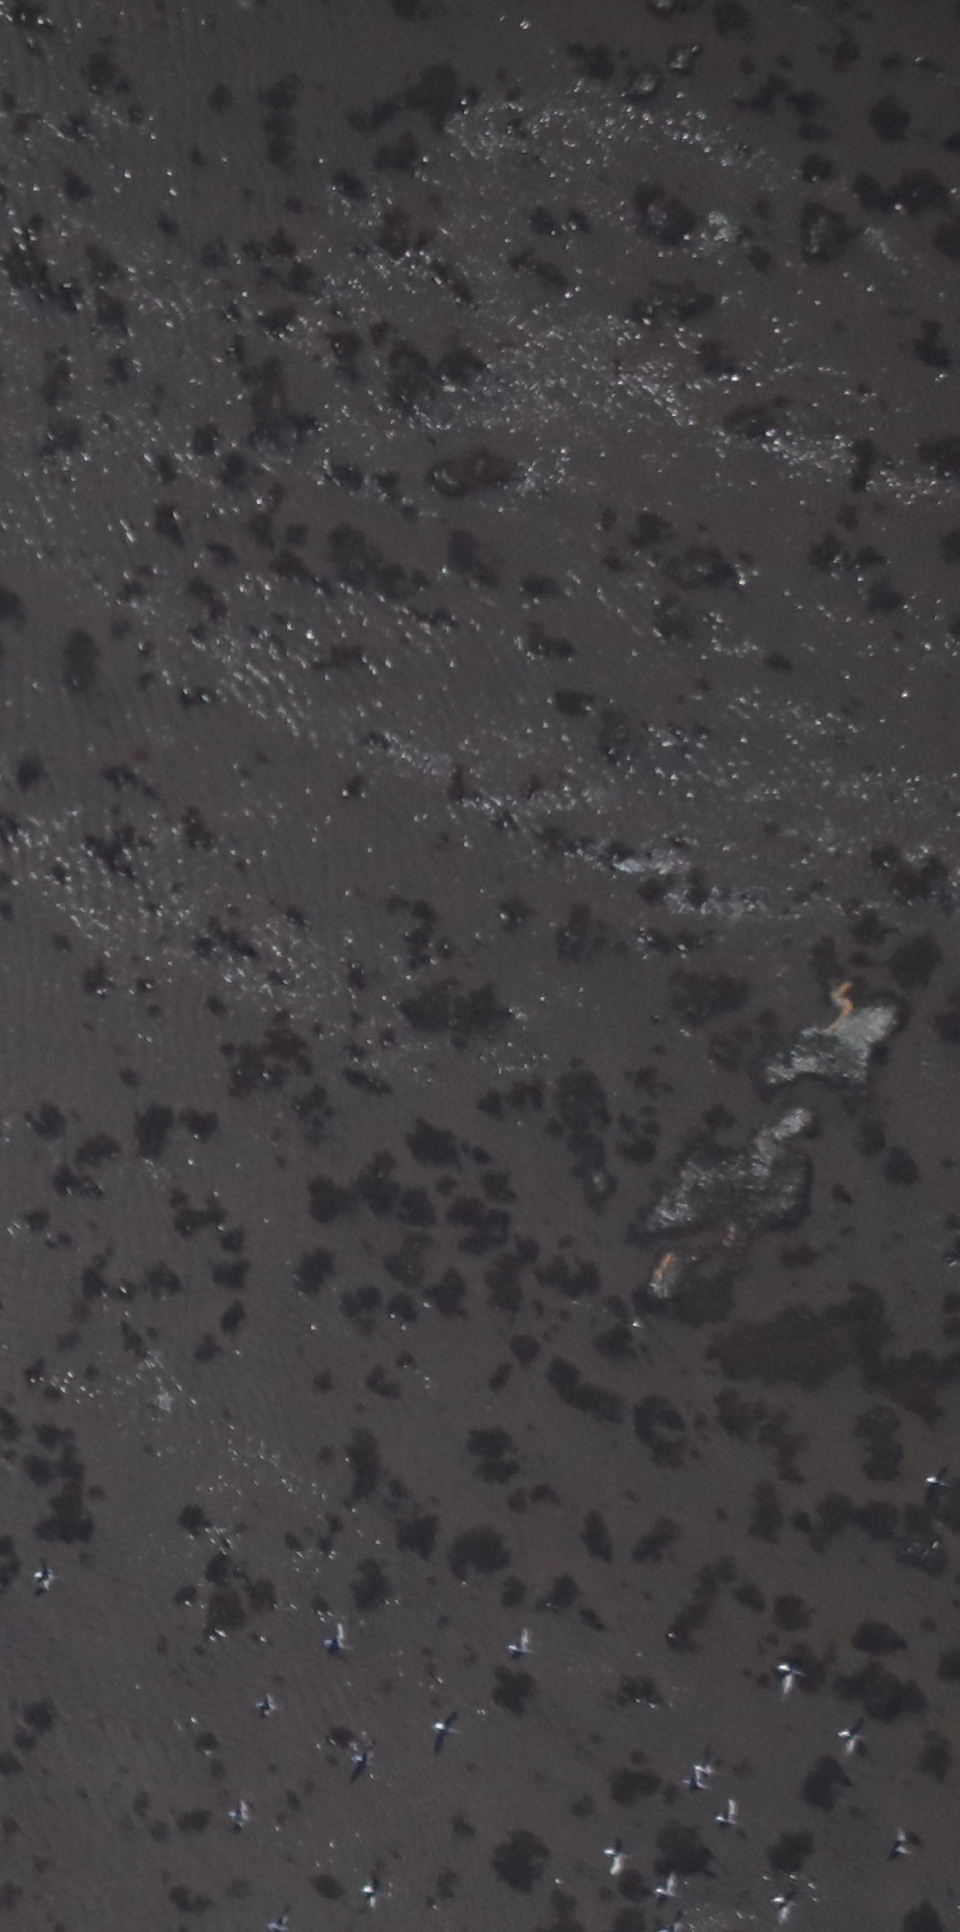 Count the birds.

19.